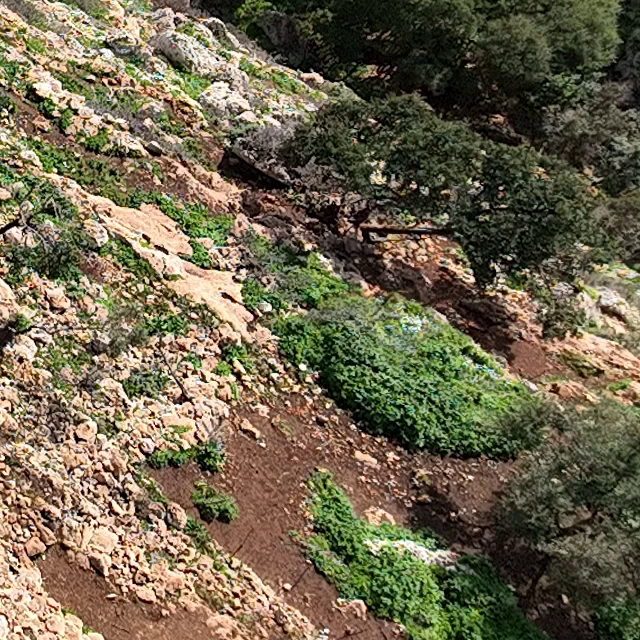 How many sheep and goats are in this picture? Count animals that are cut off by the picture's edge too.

0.